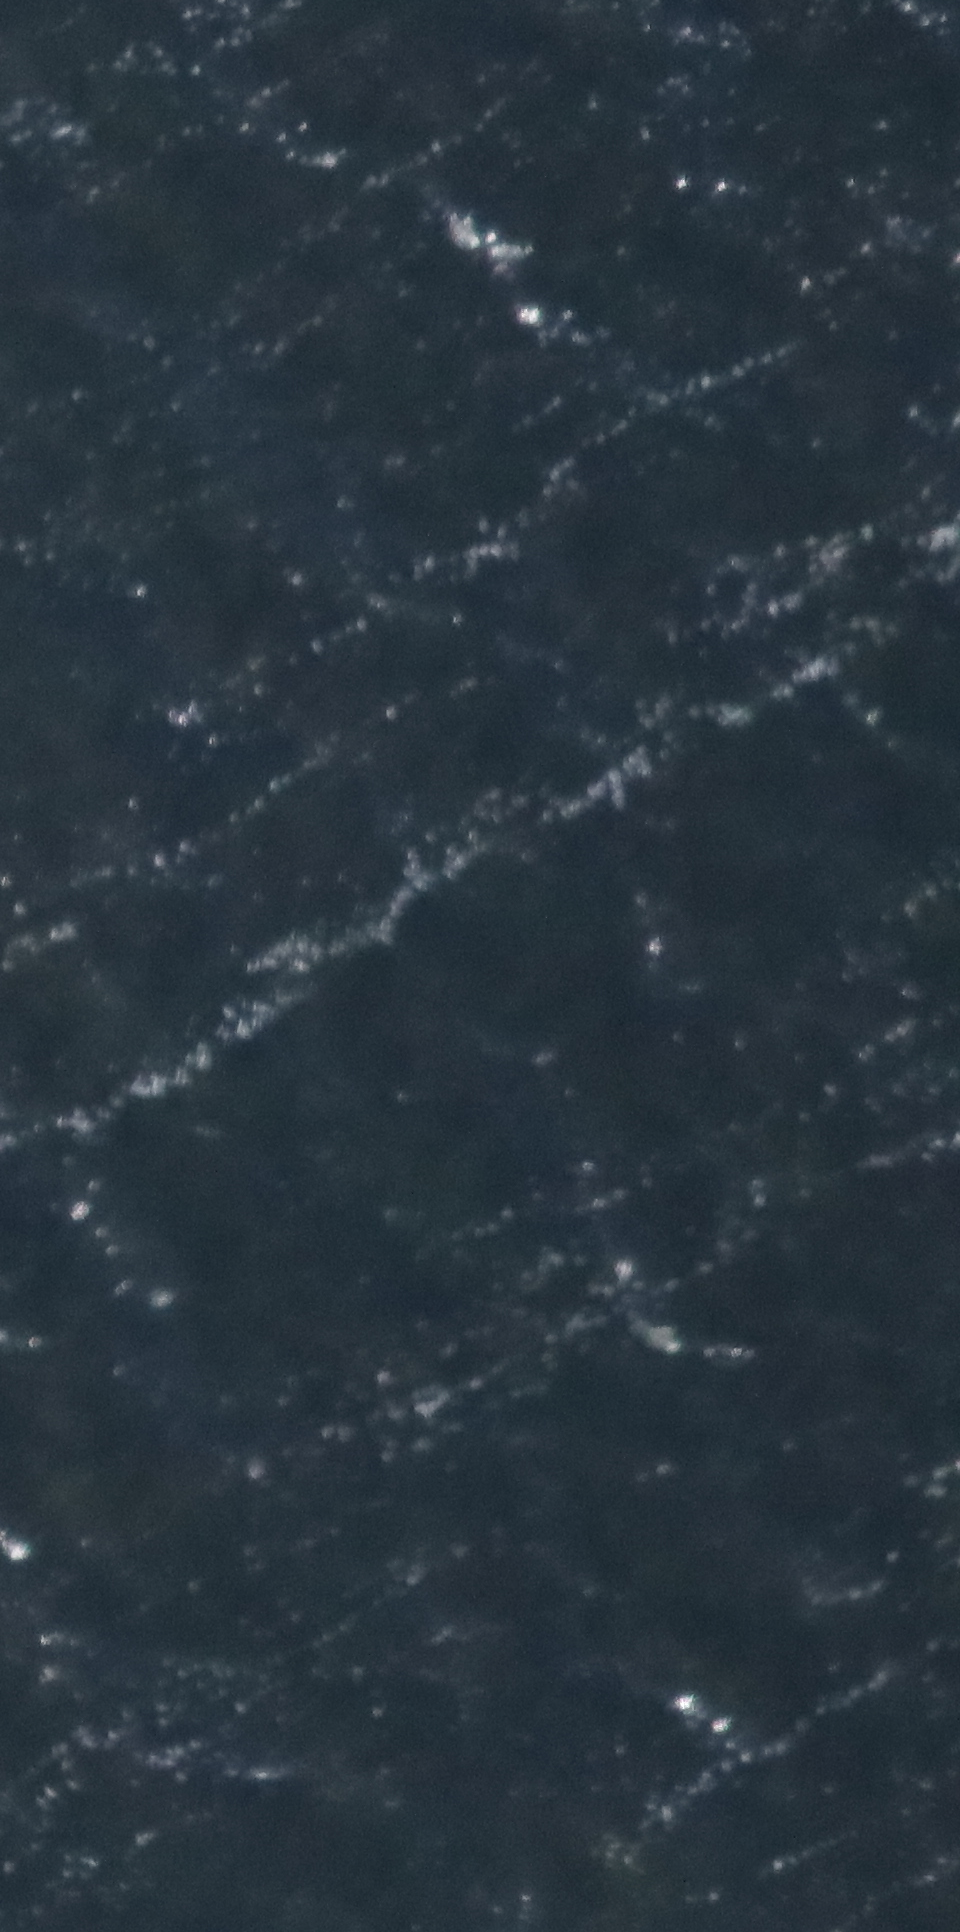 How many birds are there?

0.